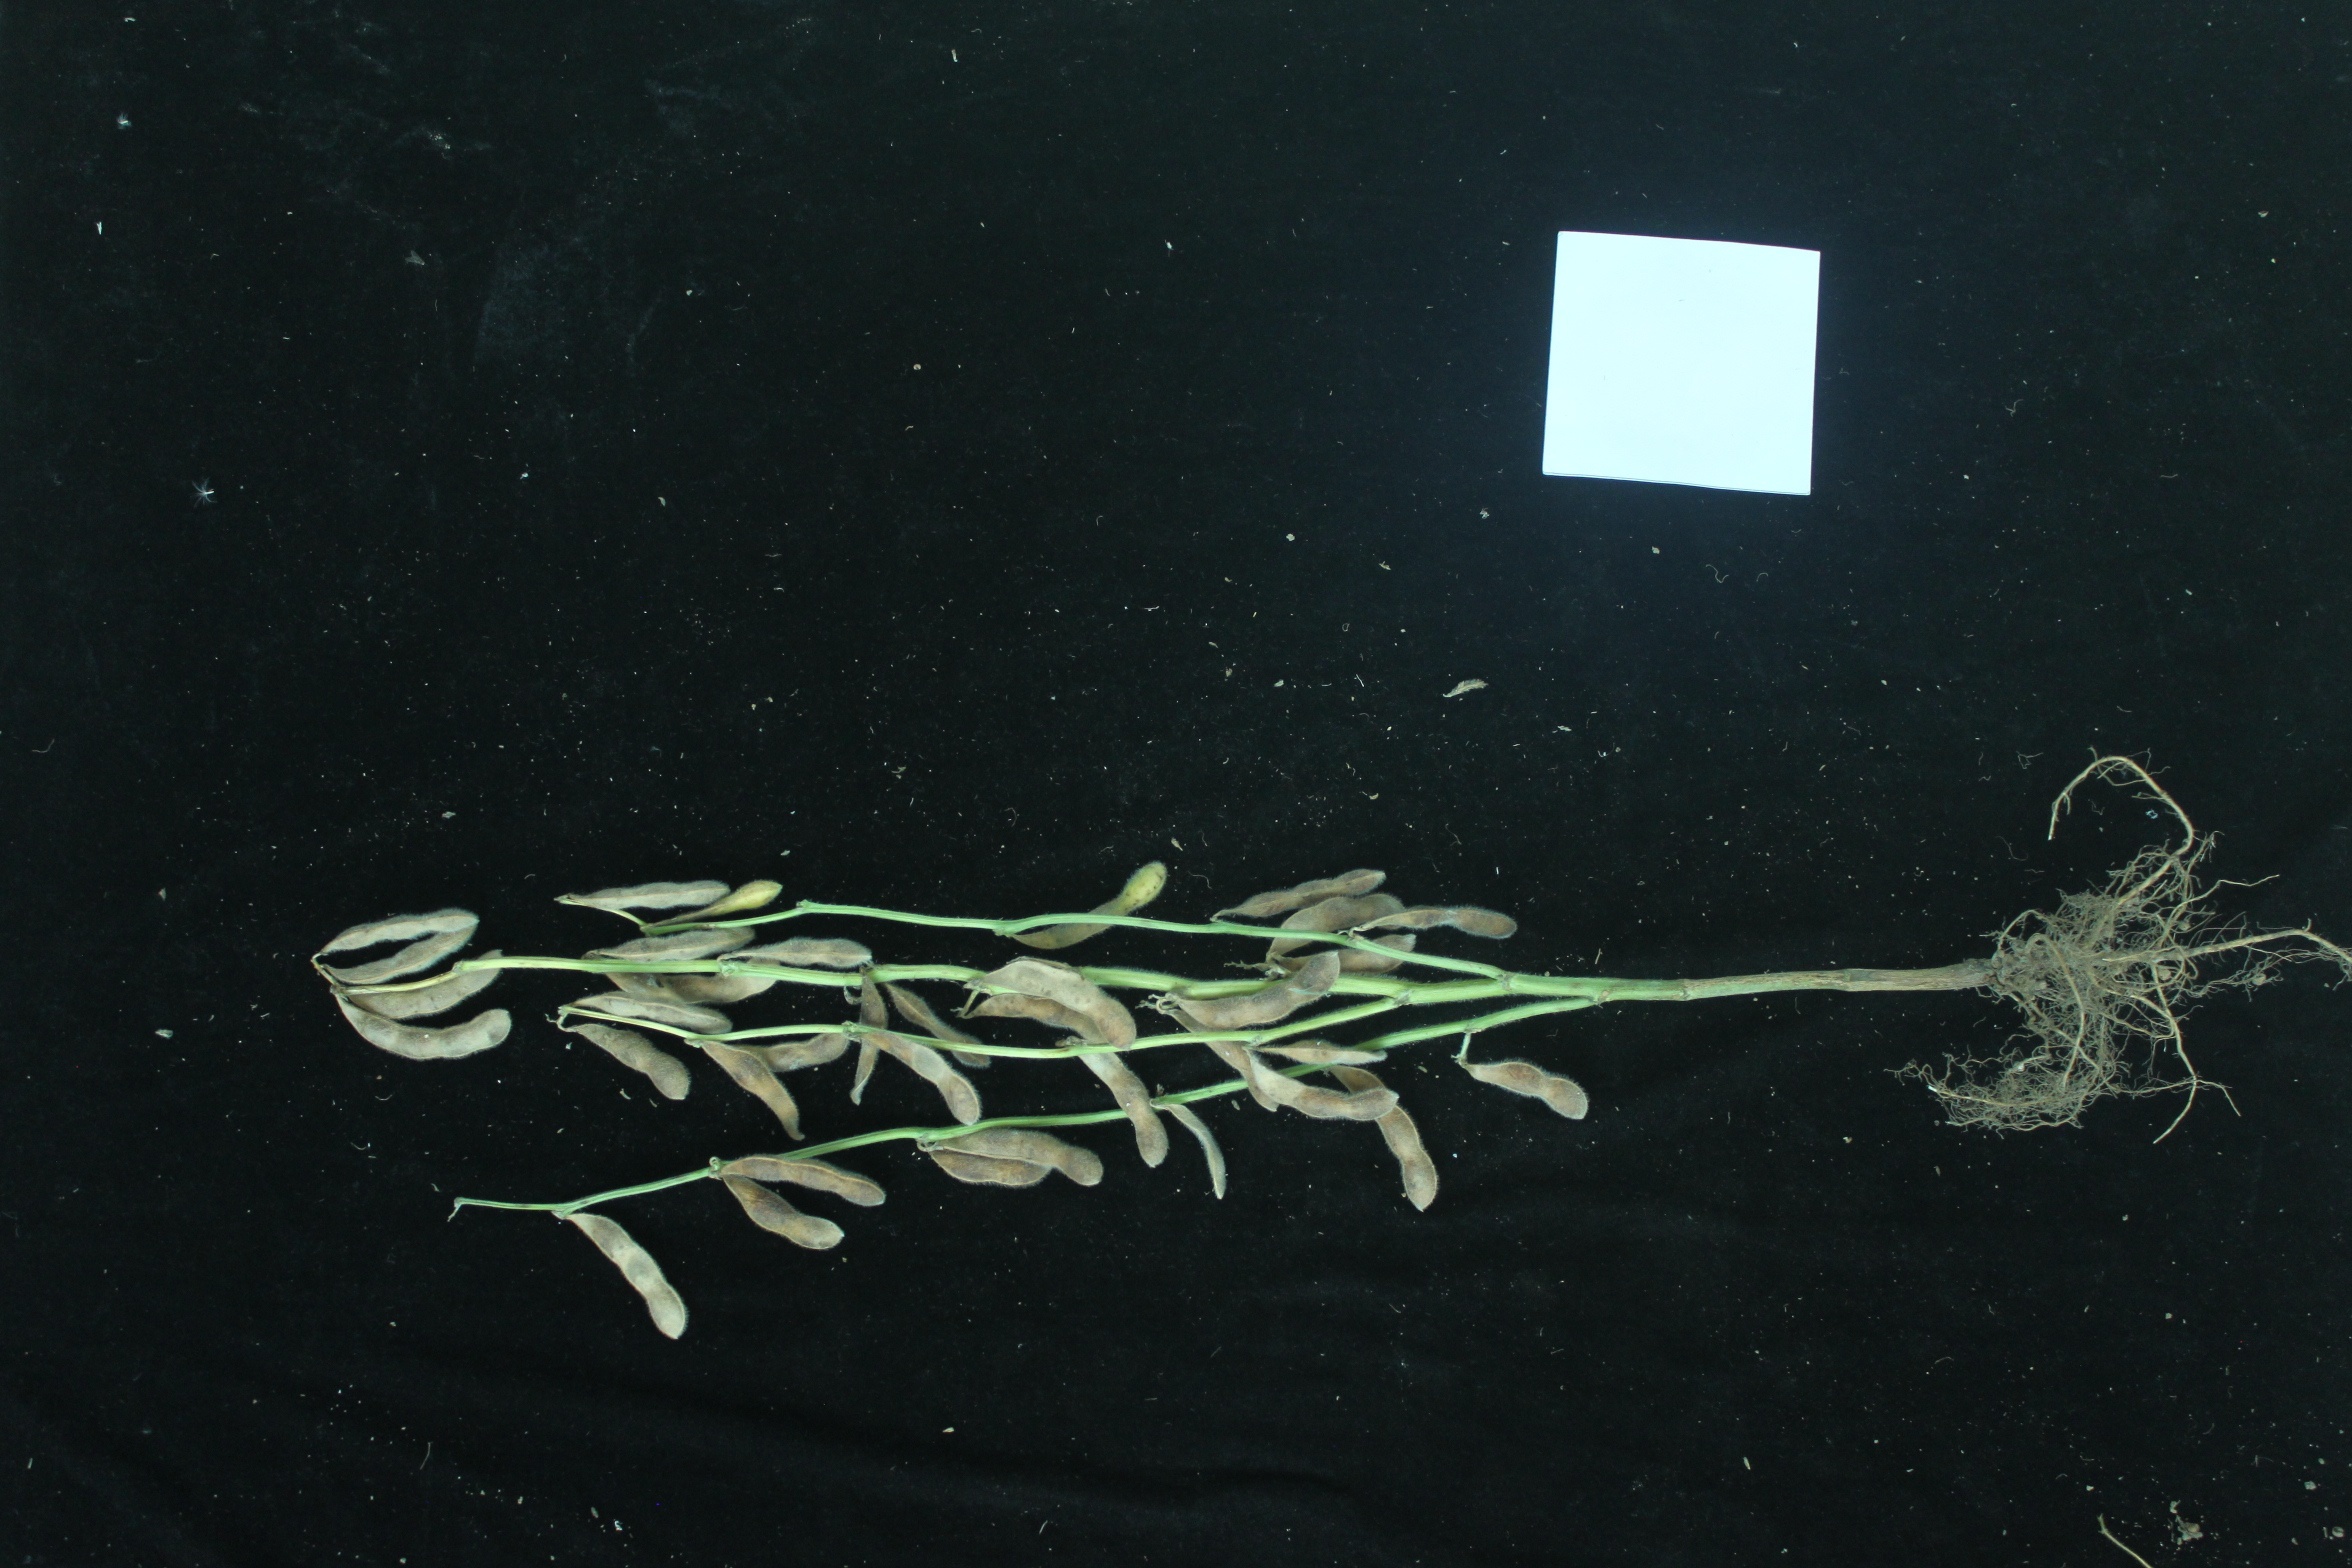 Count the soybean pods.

36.